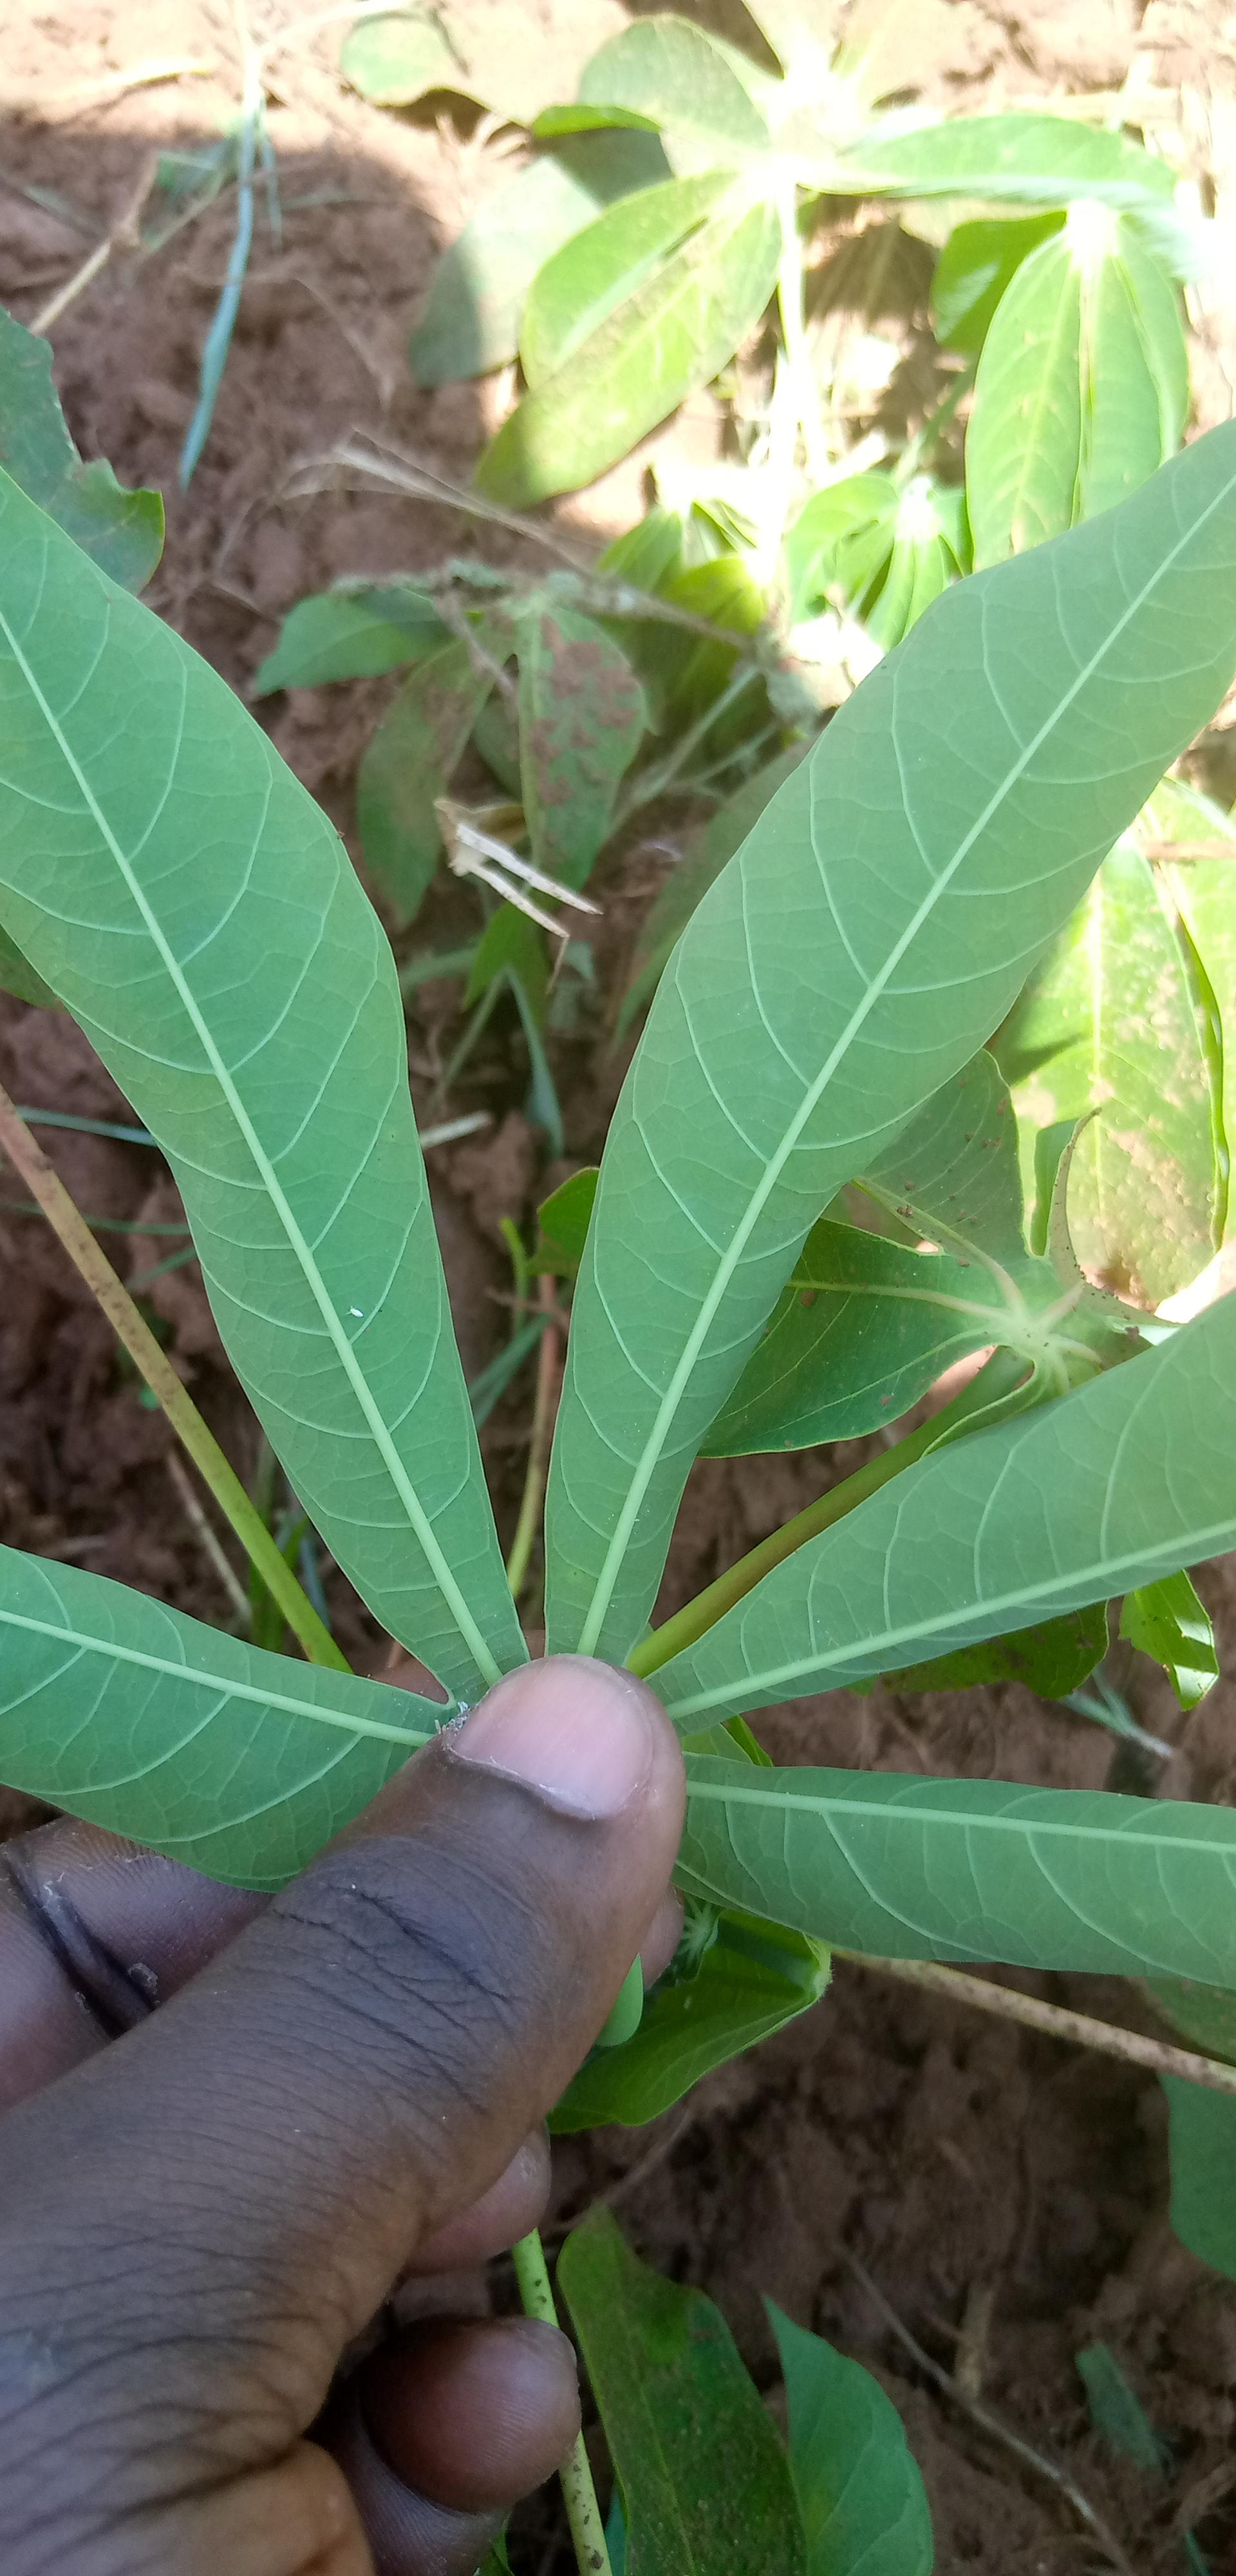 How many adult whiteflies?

1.